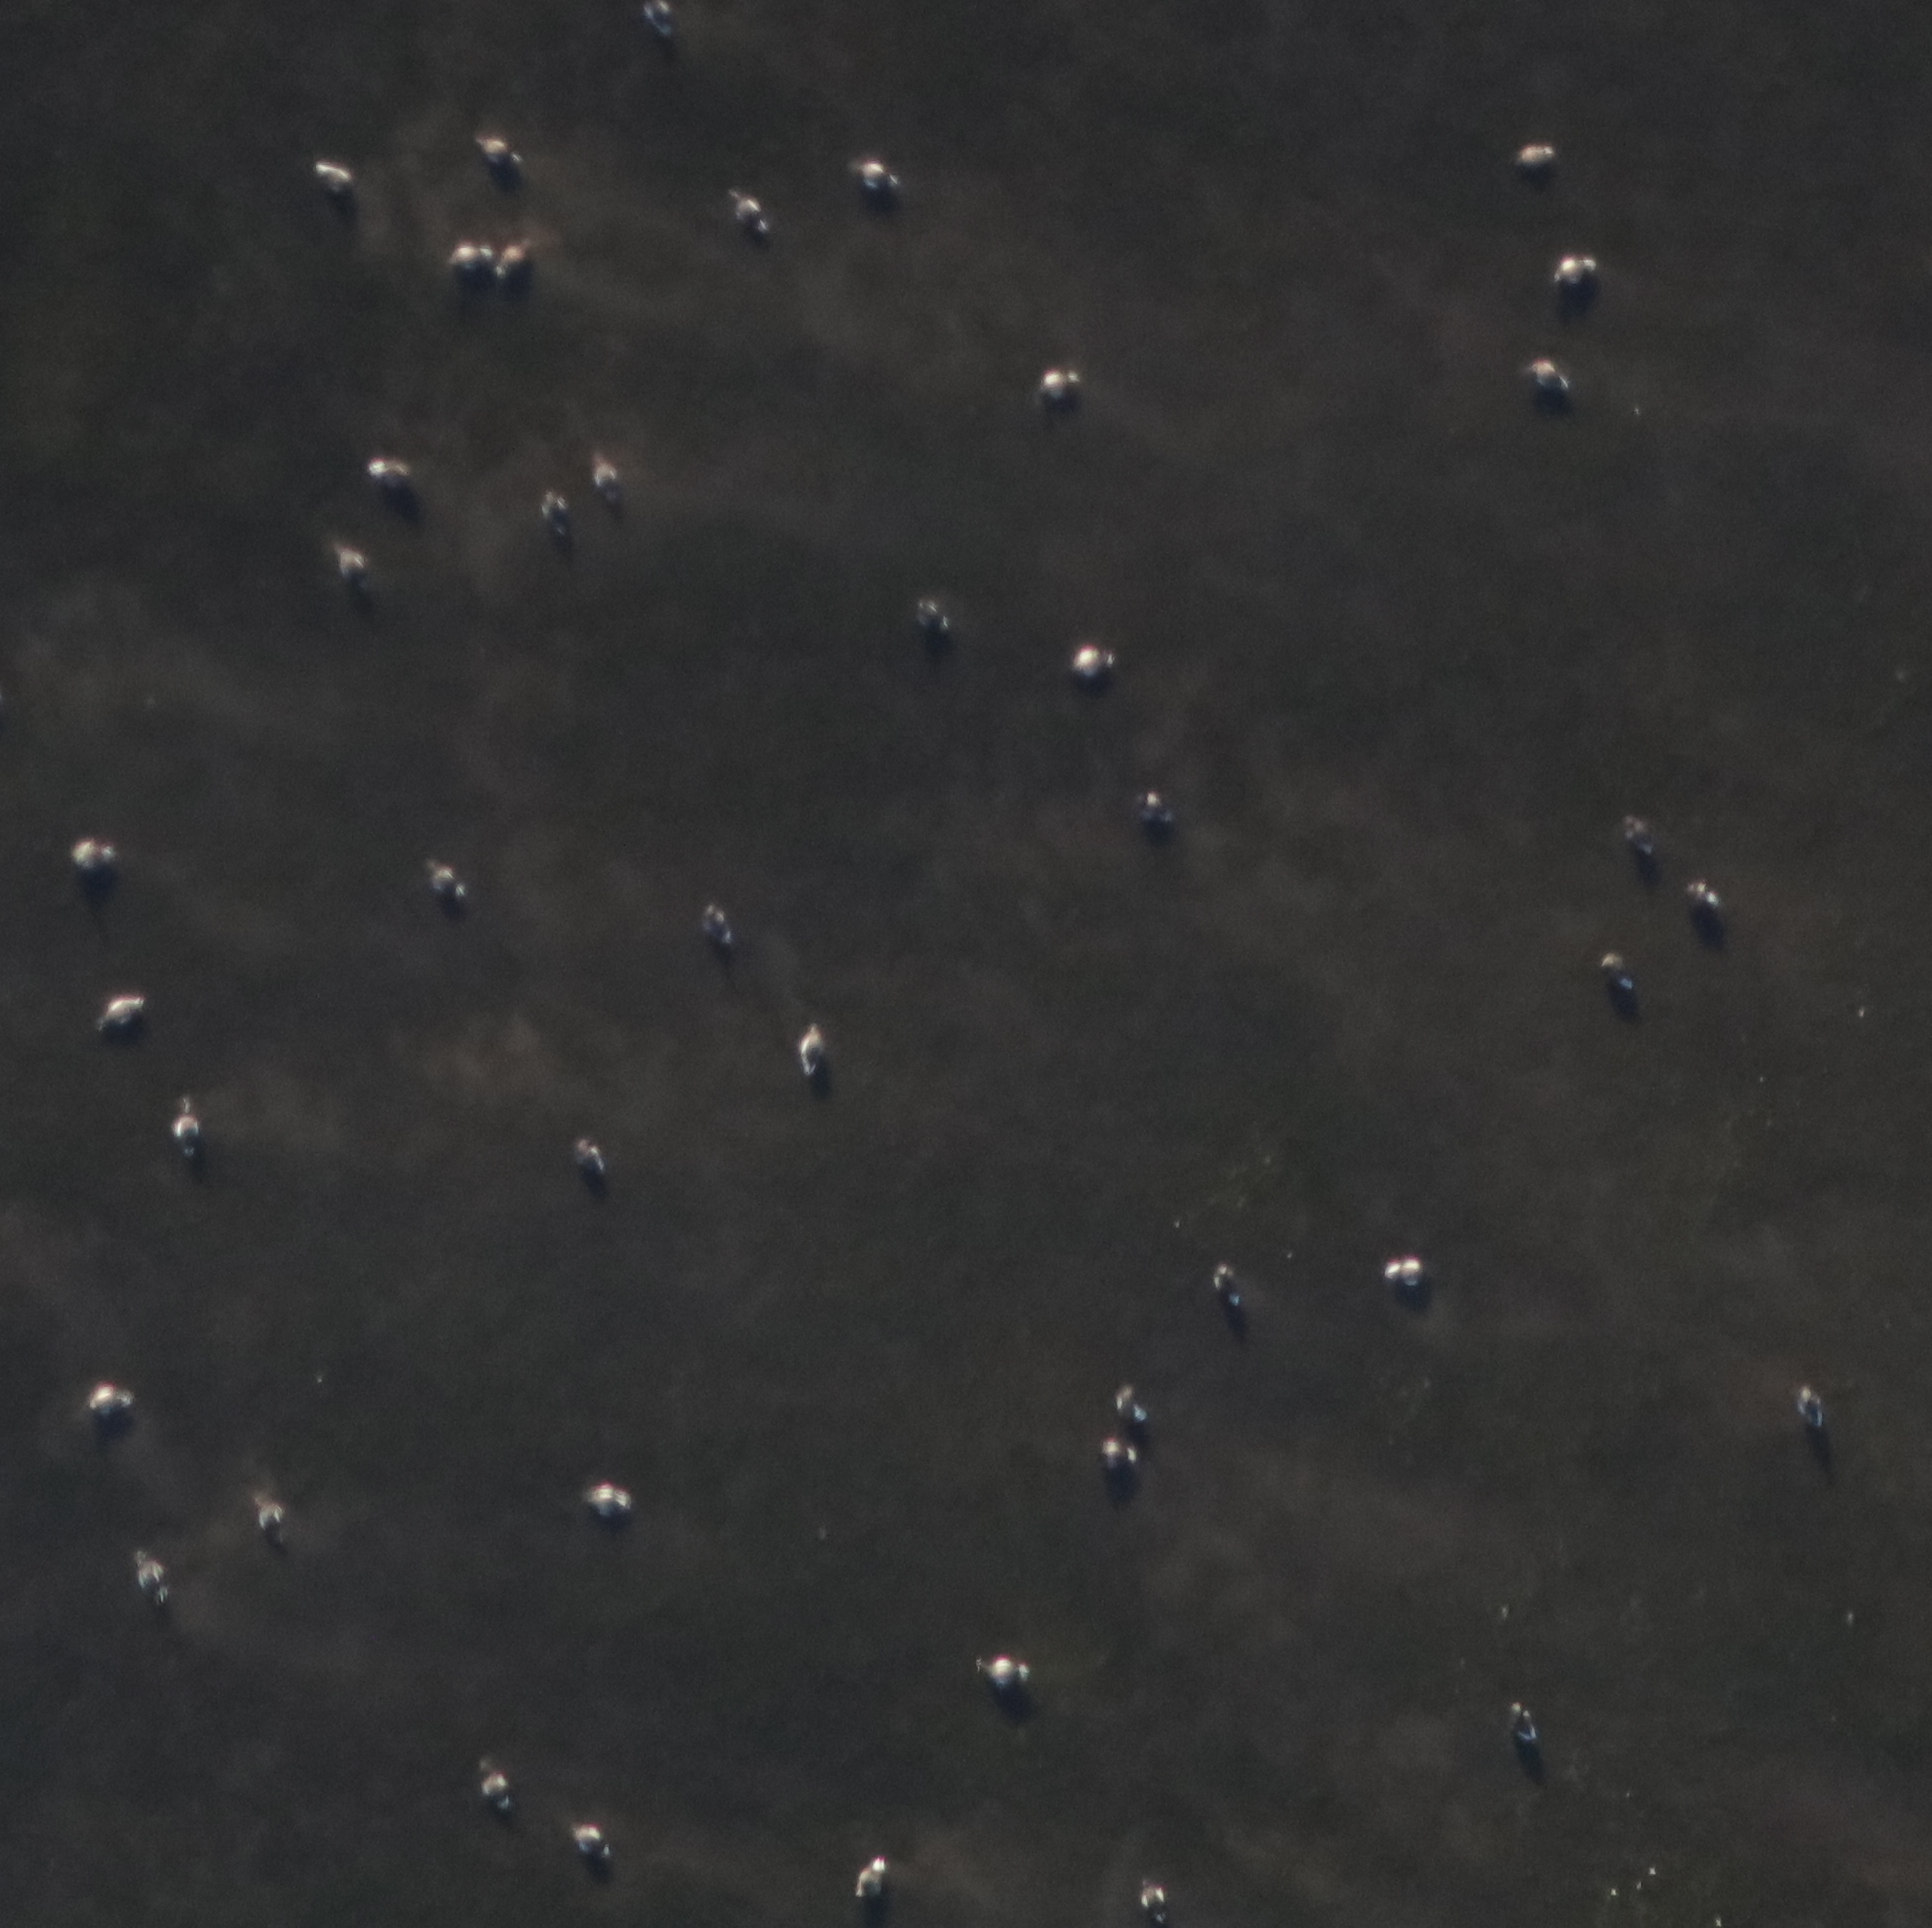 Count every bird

43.